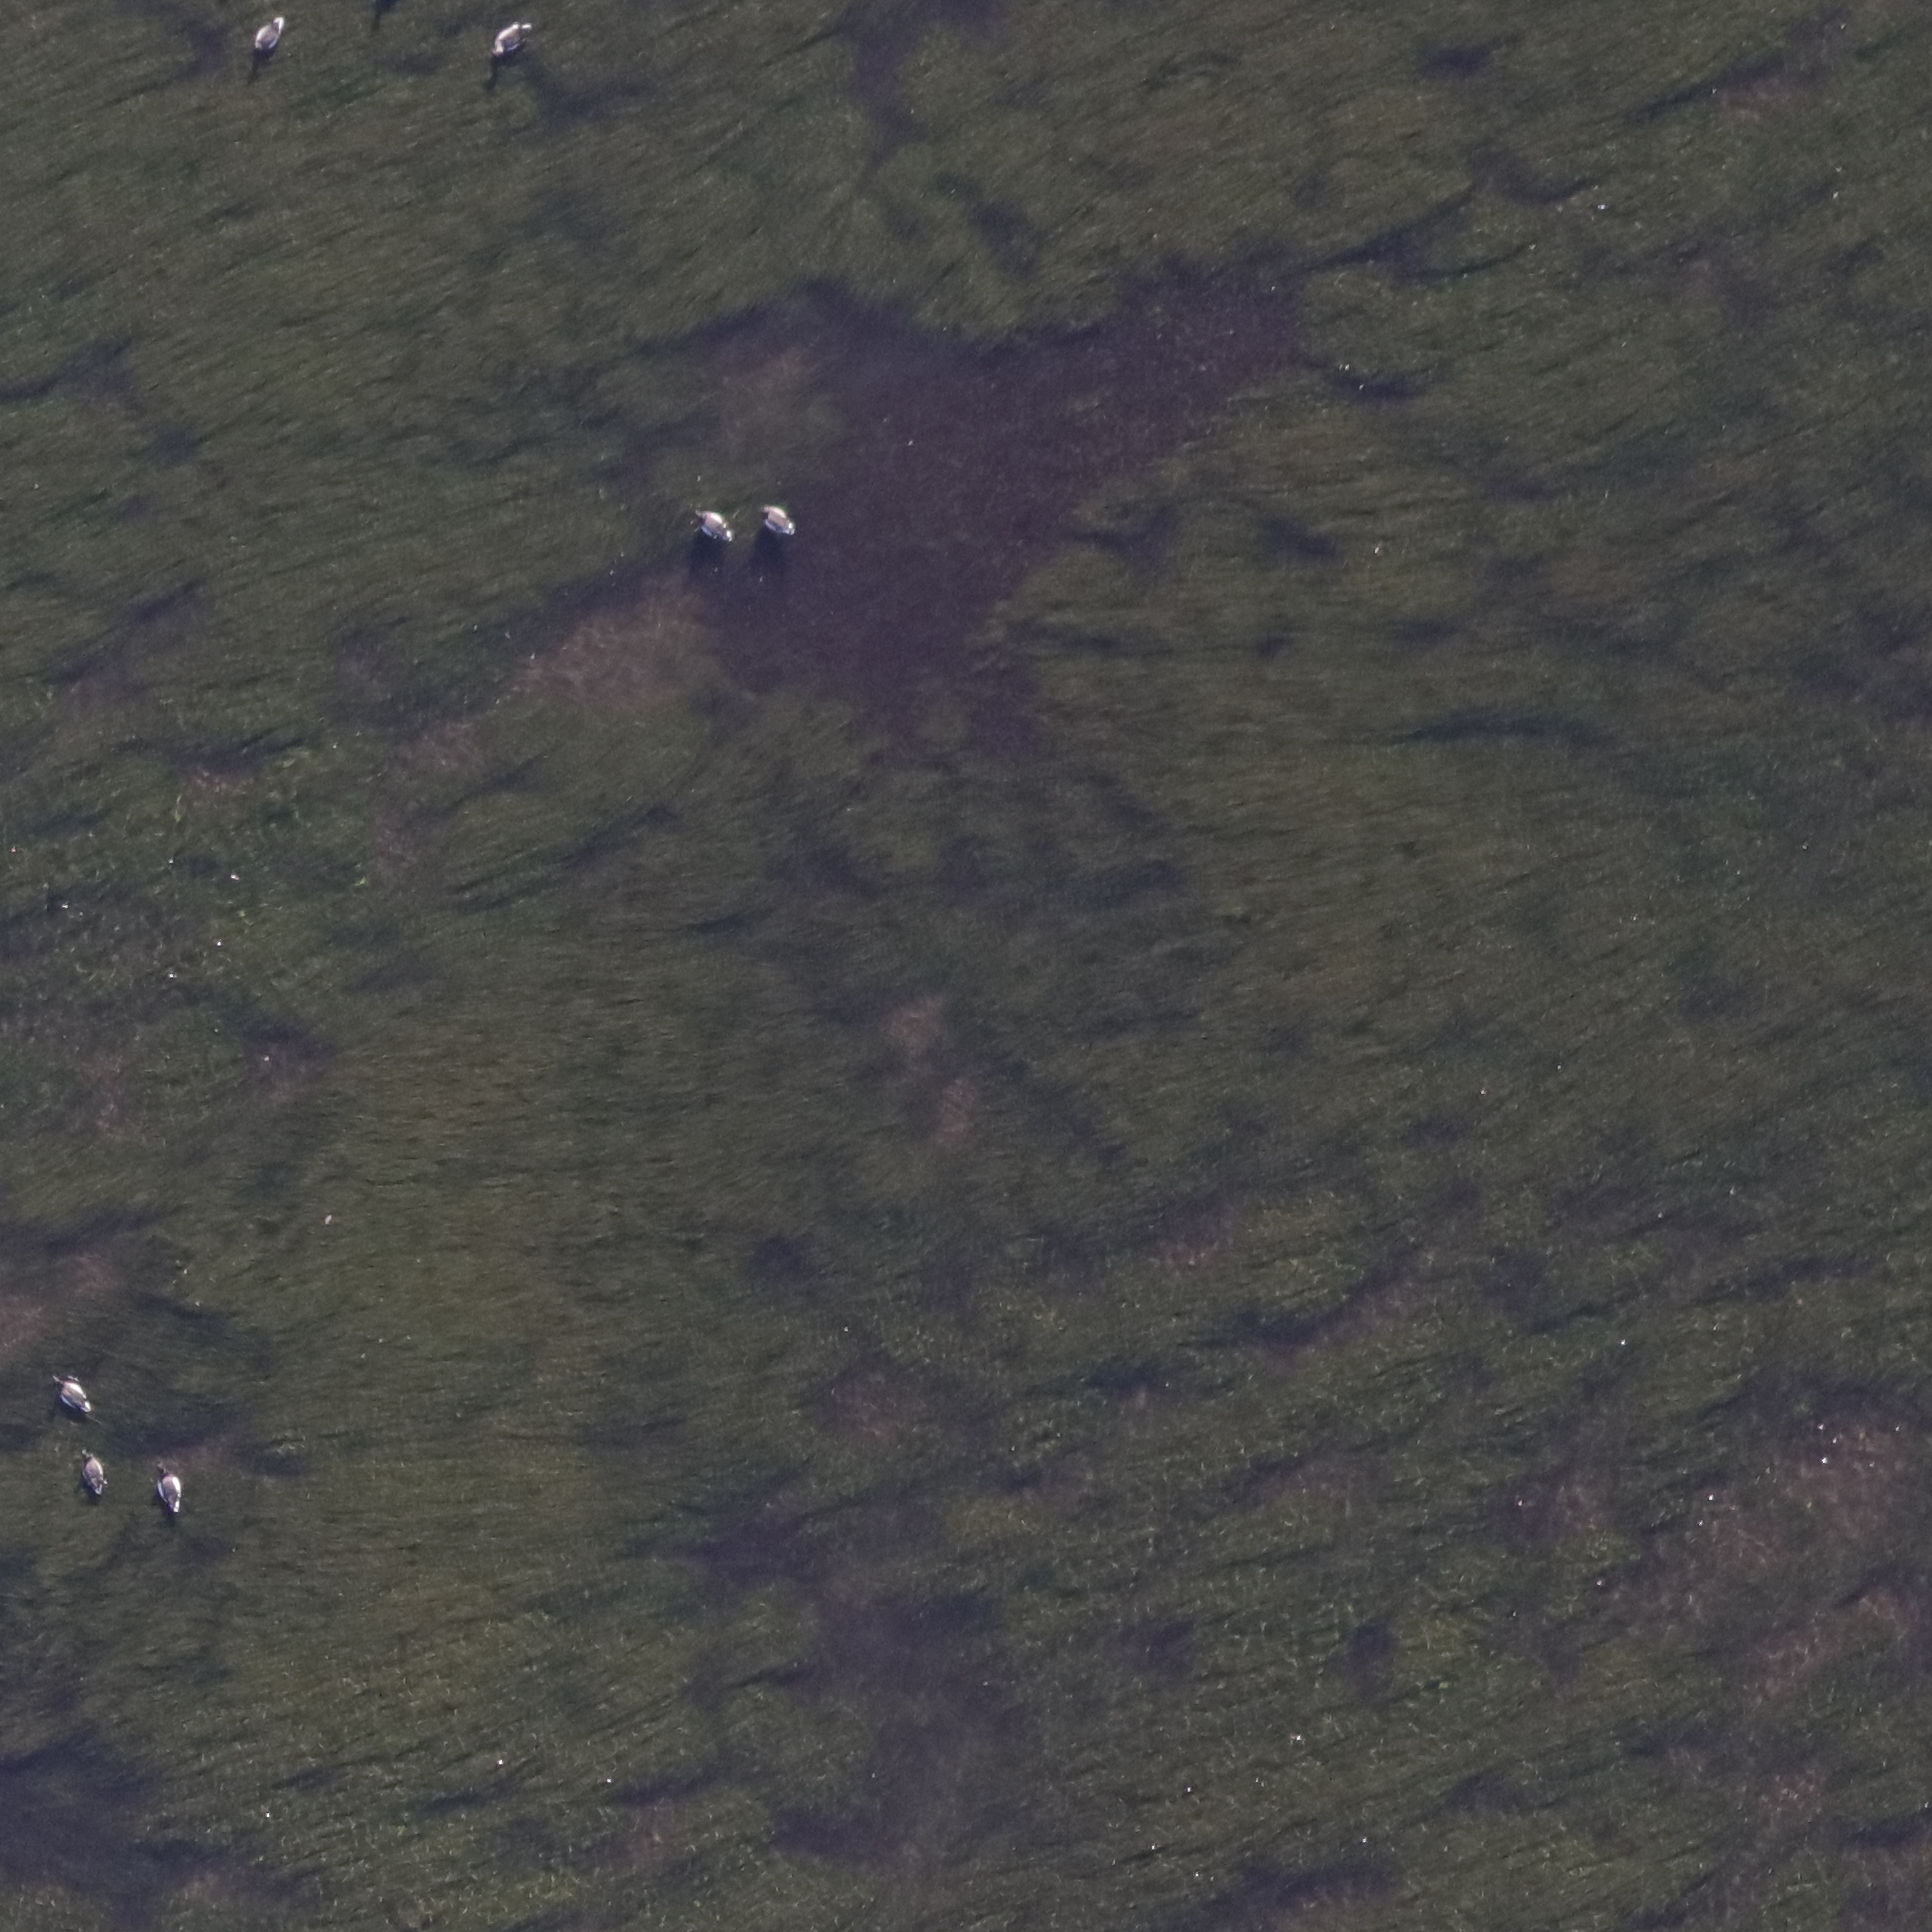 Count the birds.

7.